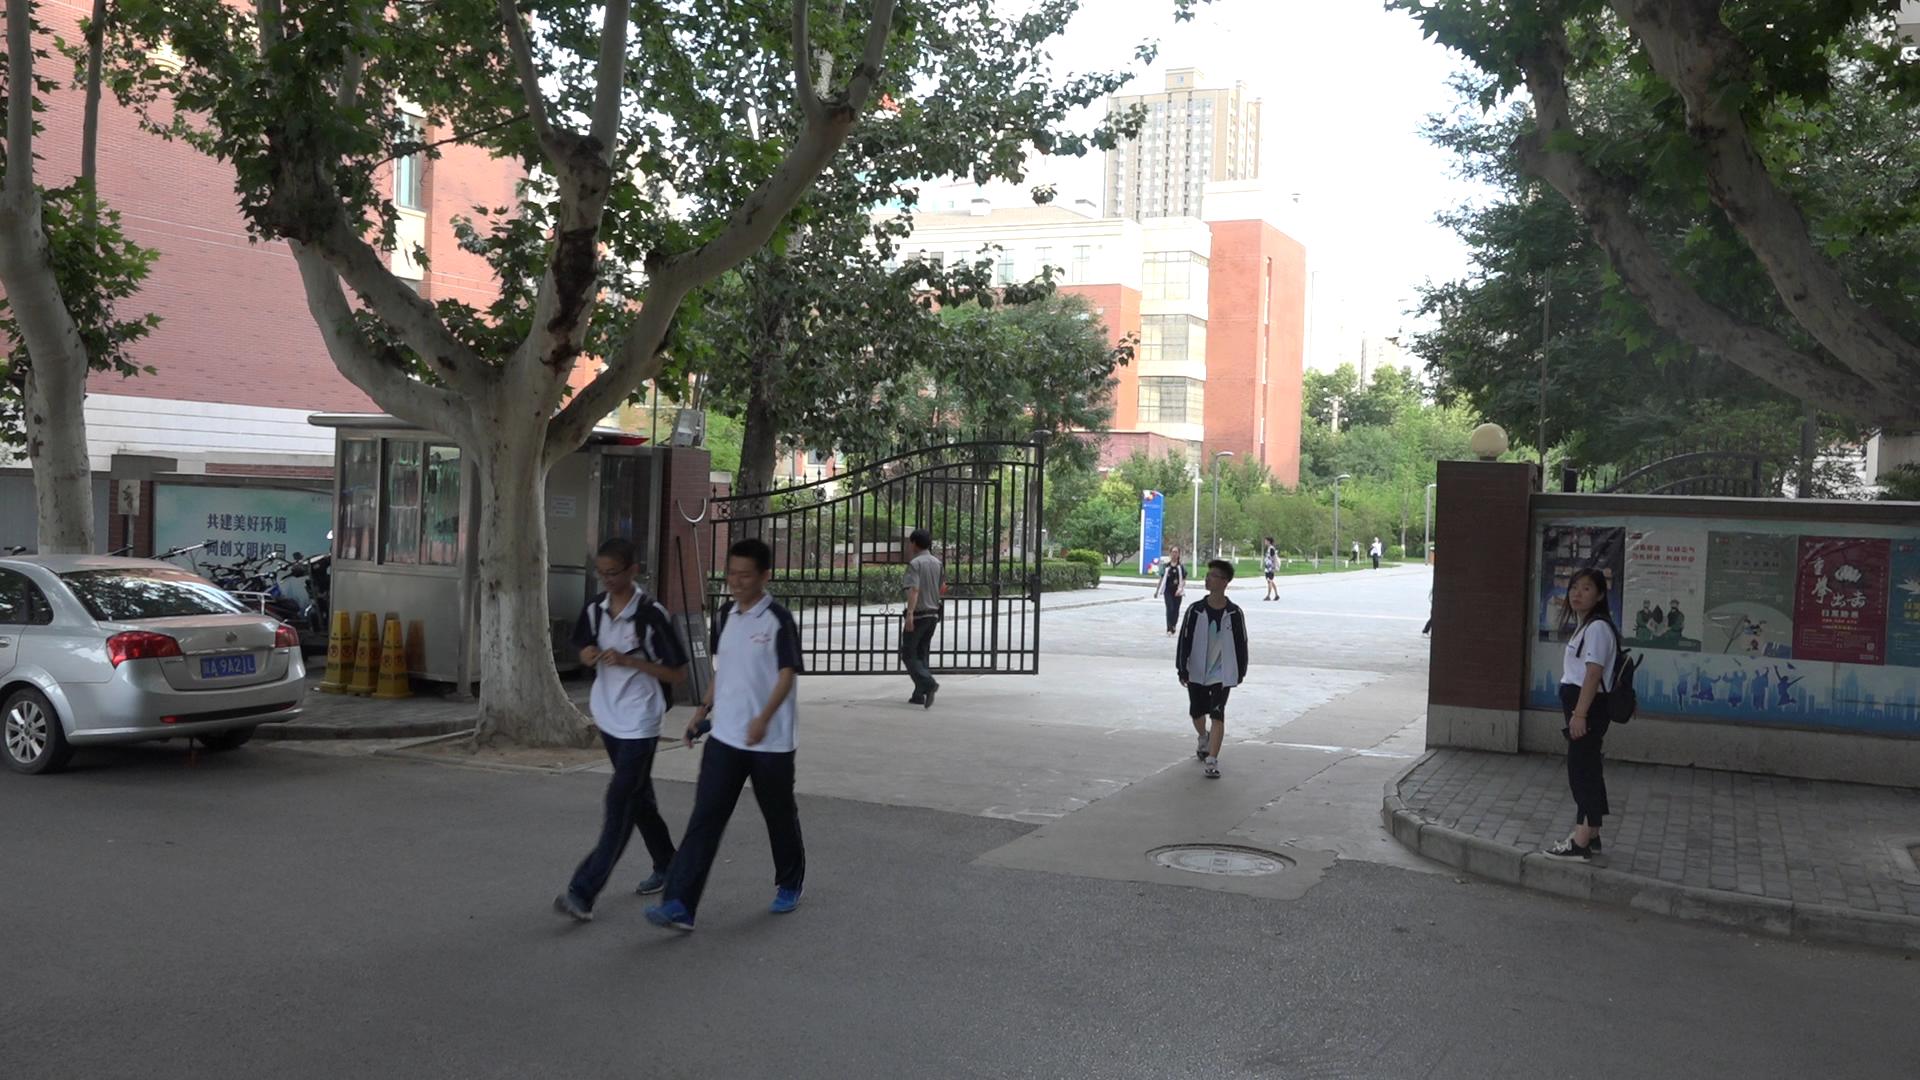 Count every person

9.